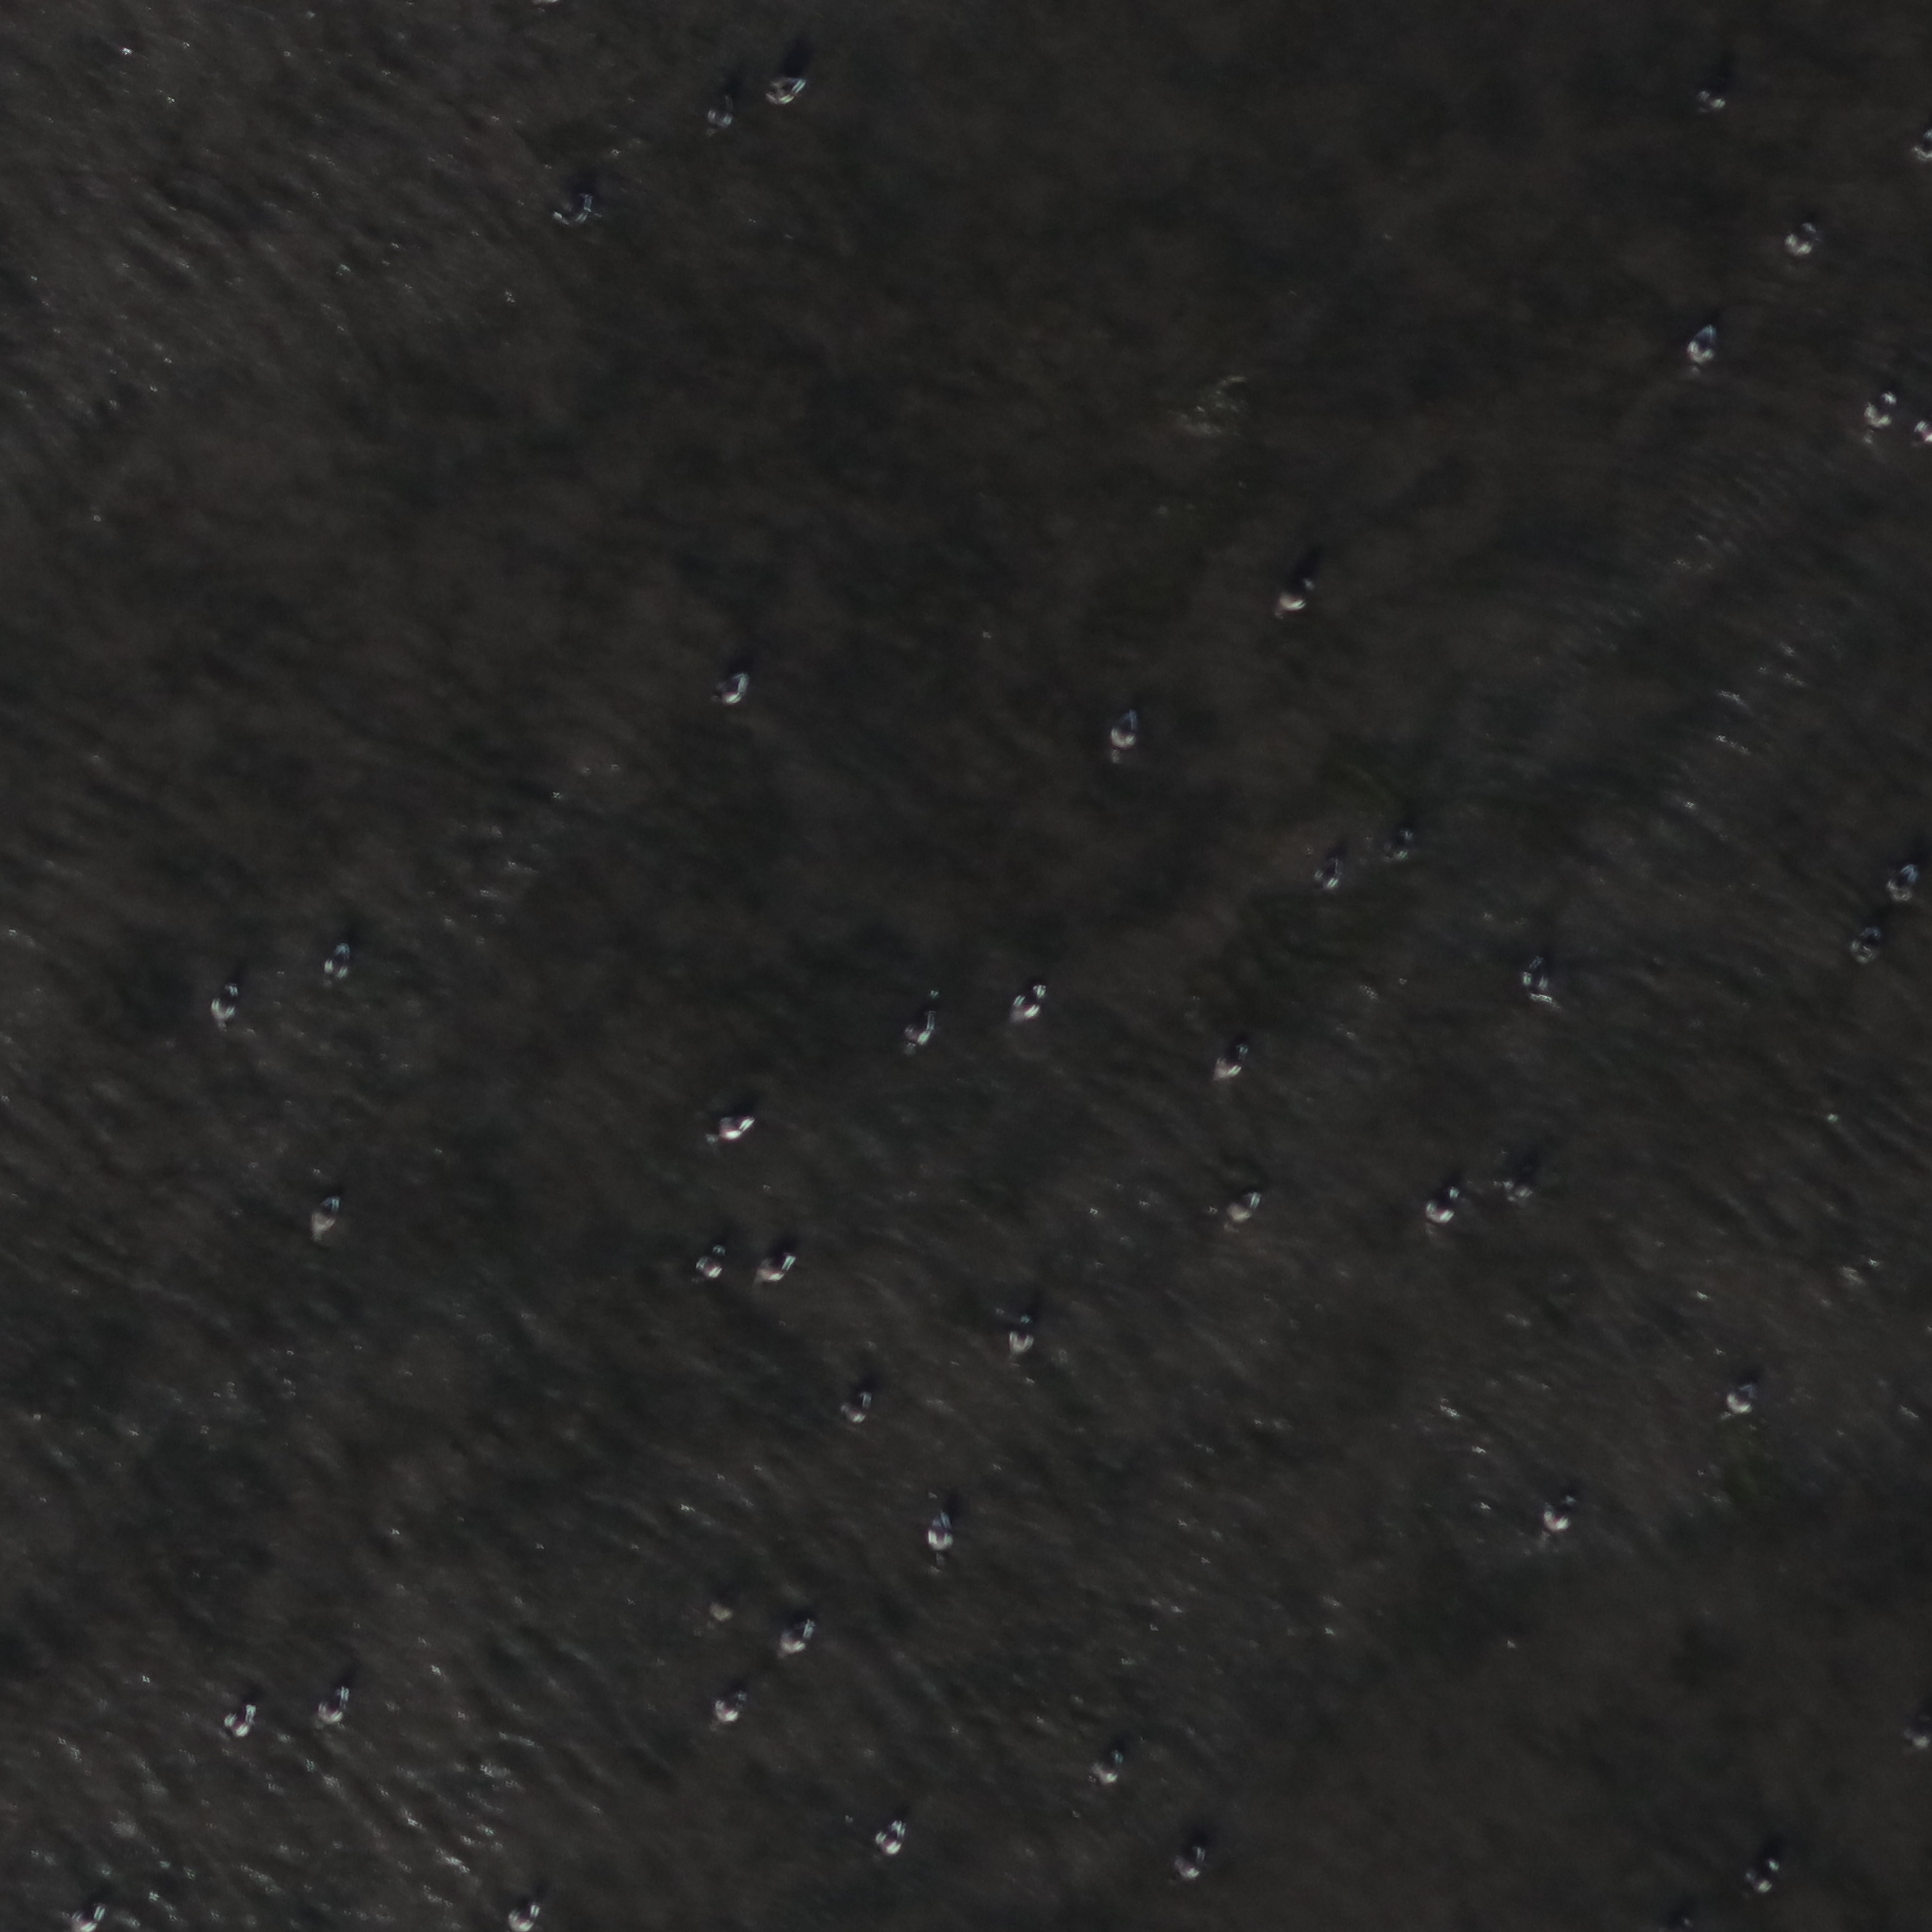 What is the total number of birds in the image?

44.